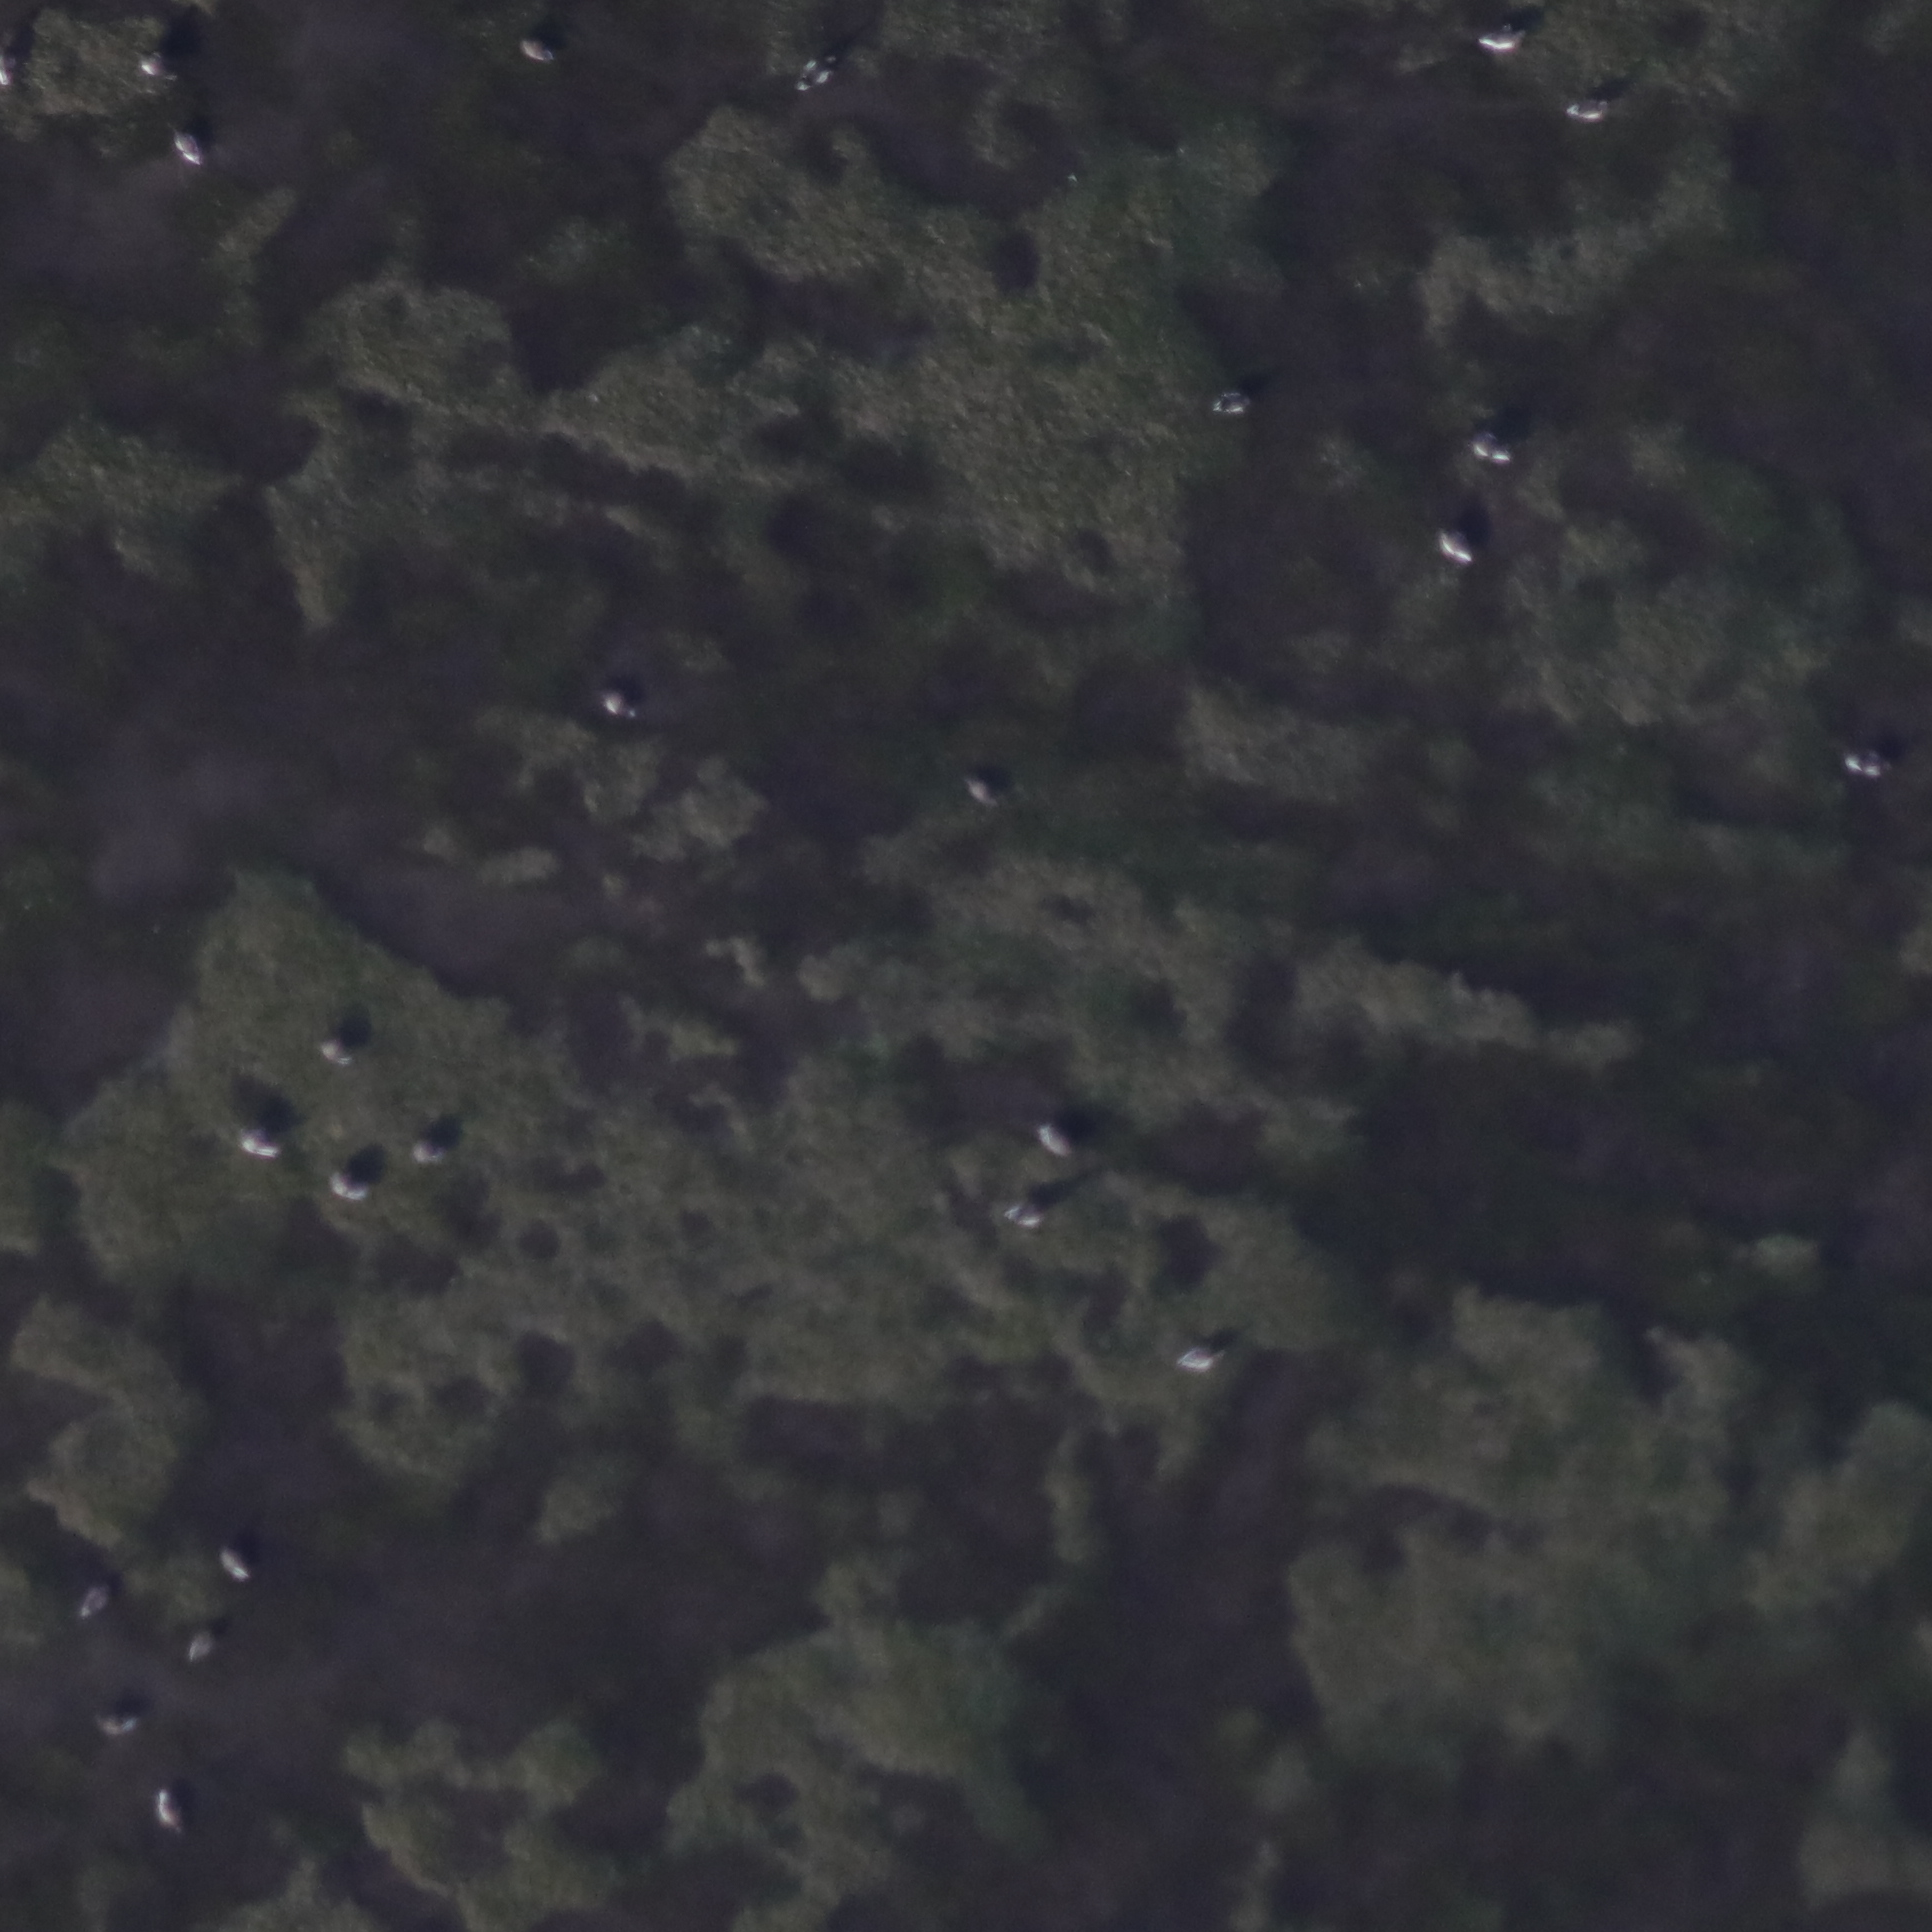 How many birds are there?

25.